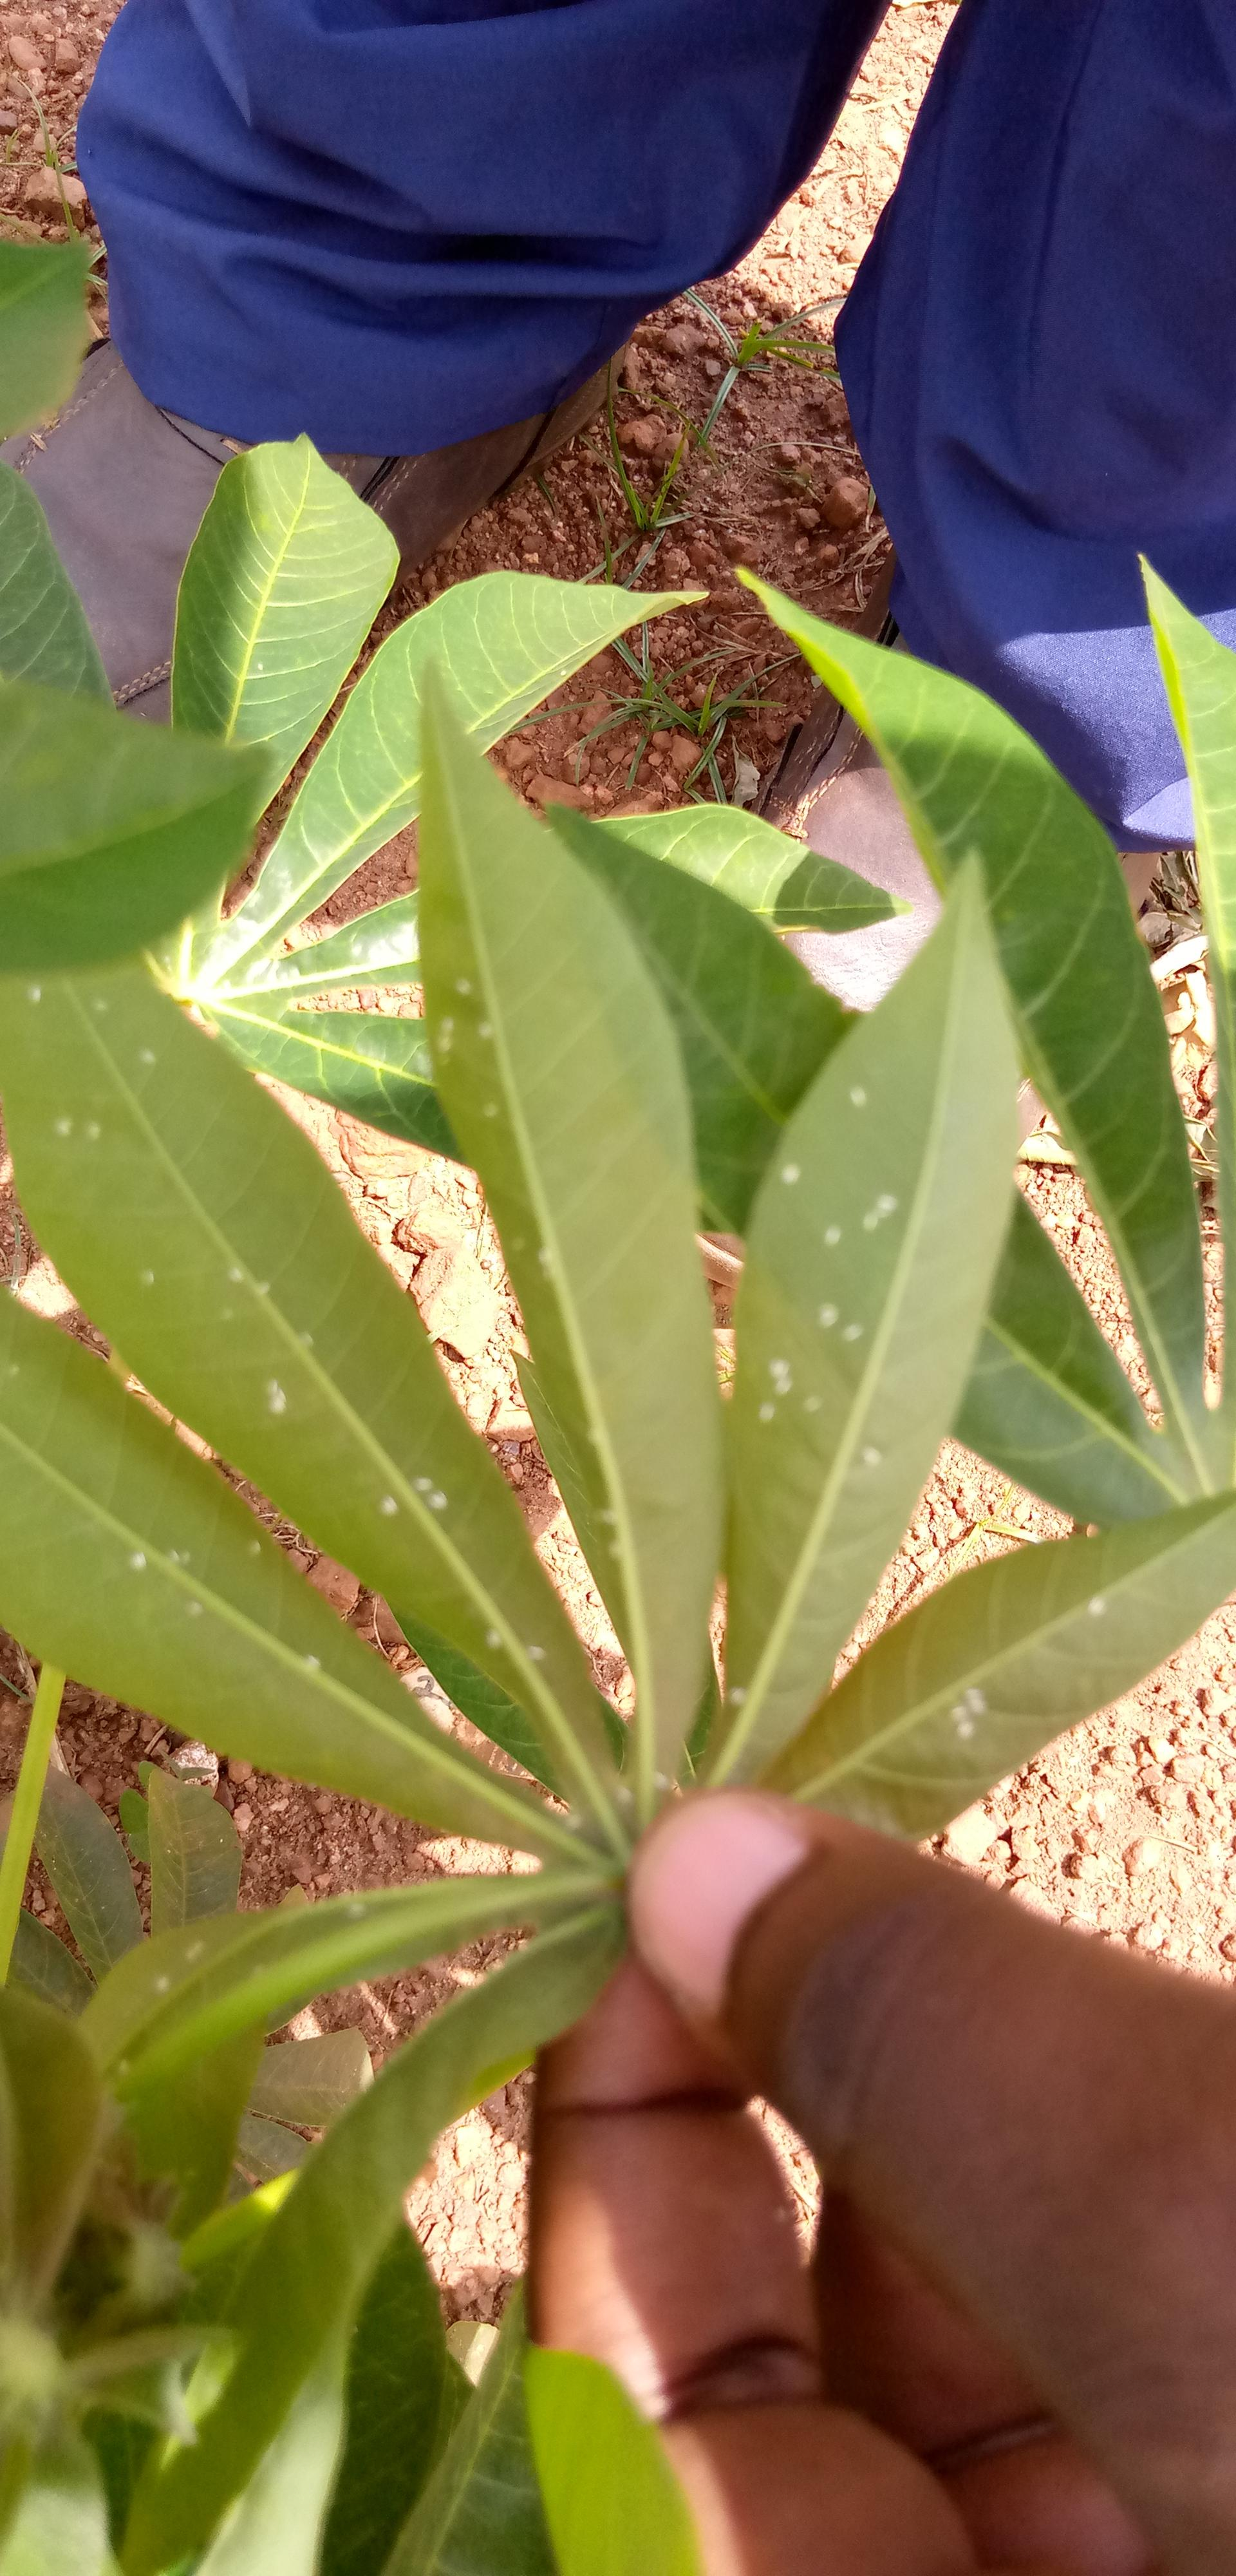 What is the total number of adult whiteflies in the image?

50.